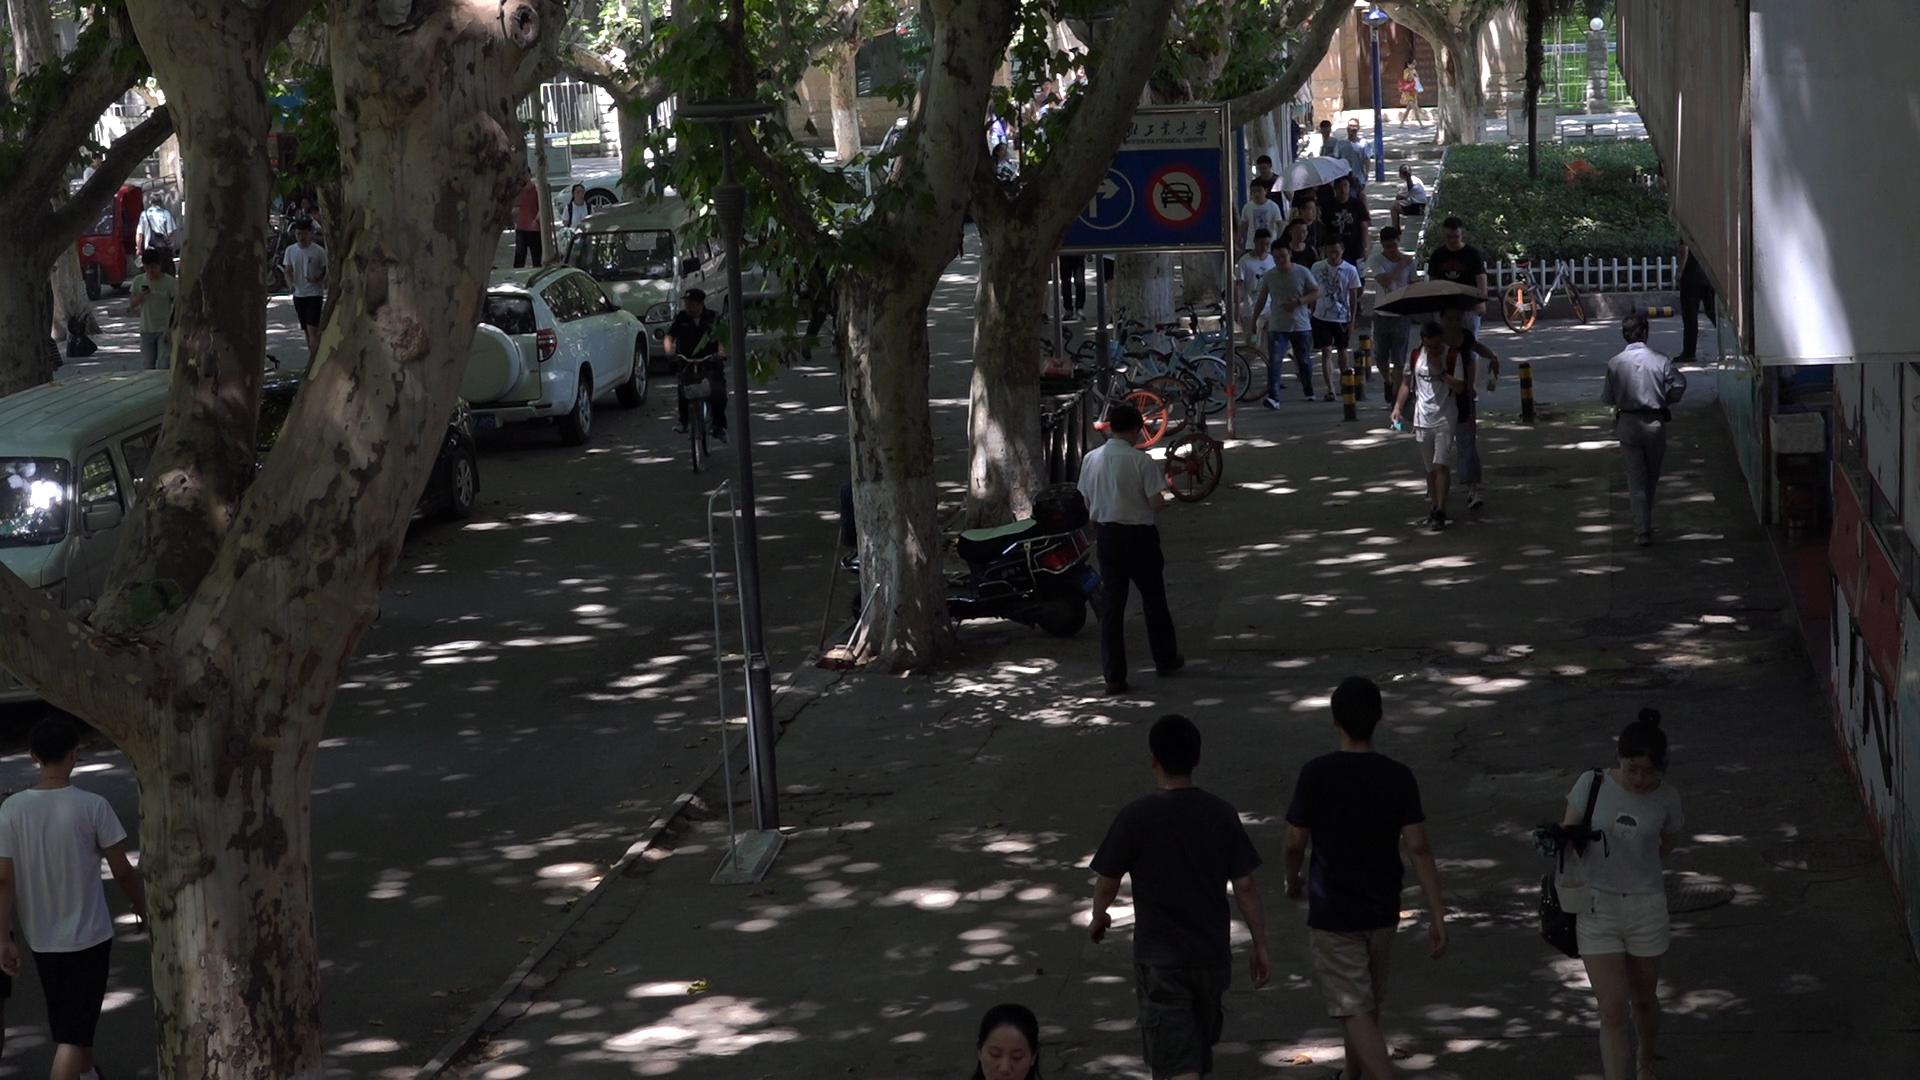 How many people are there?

34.